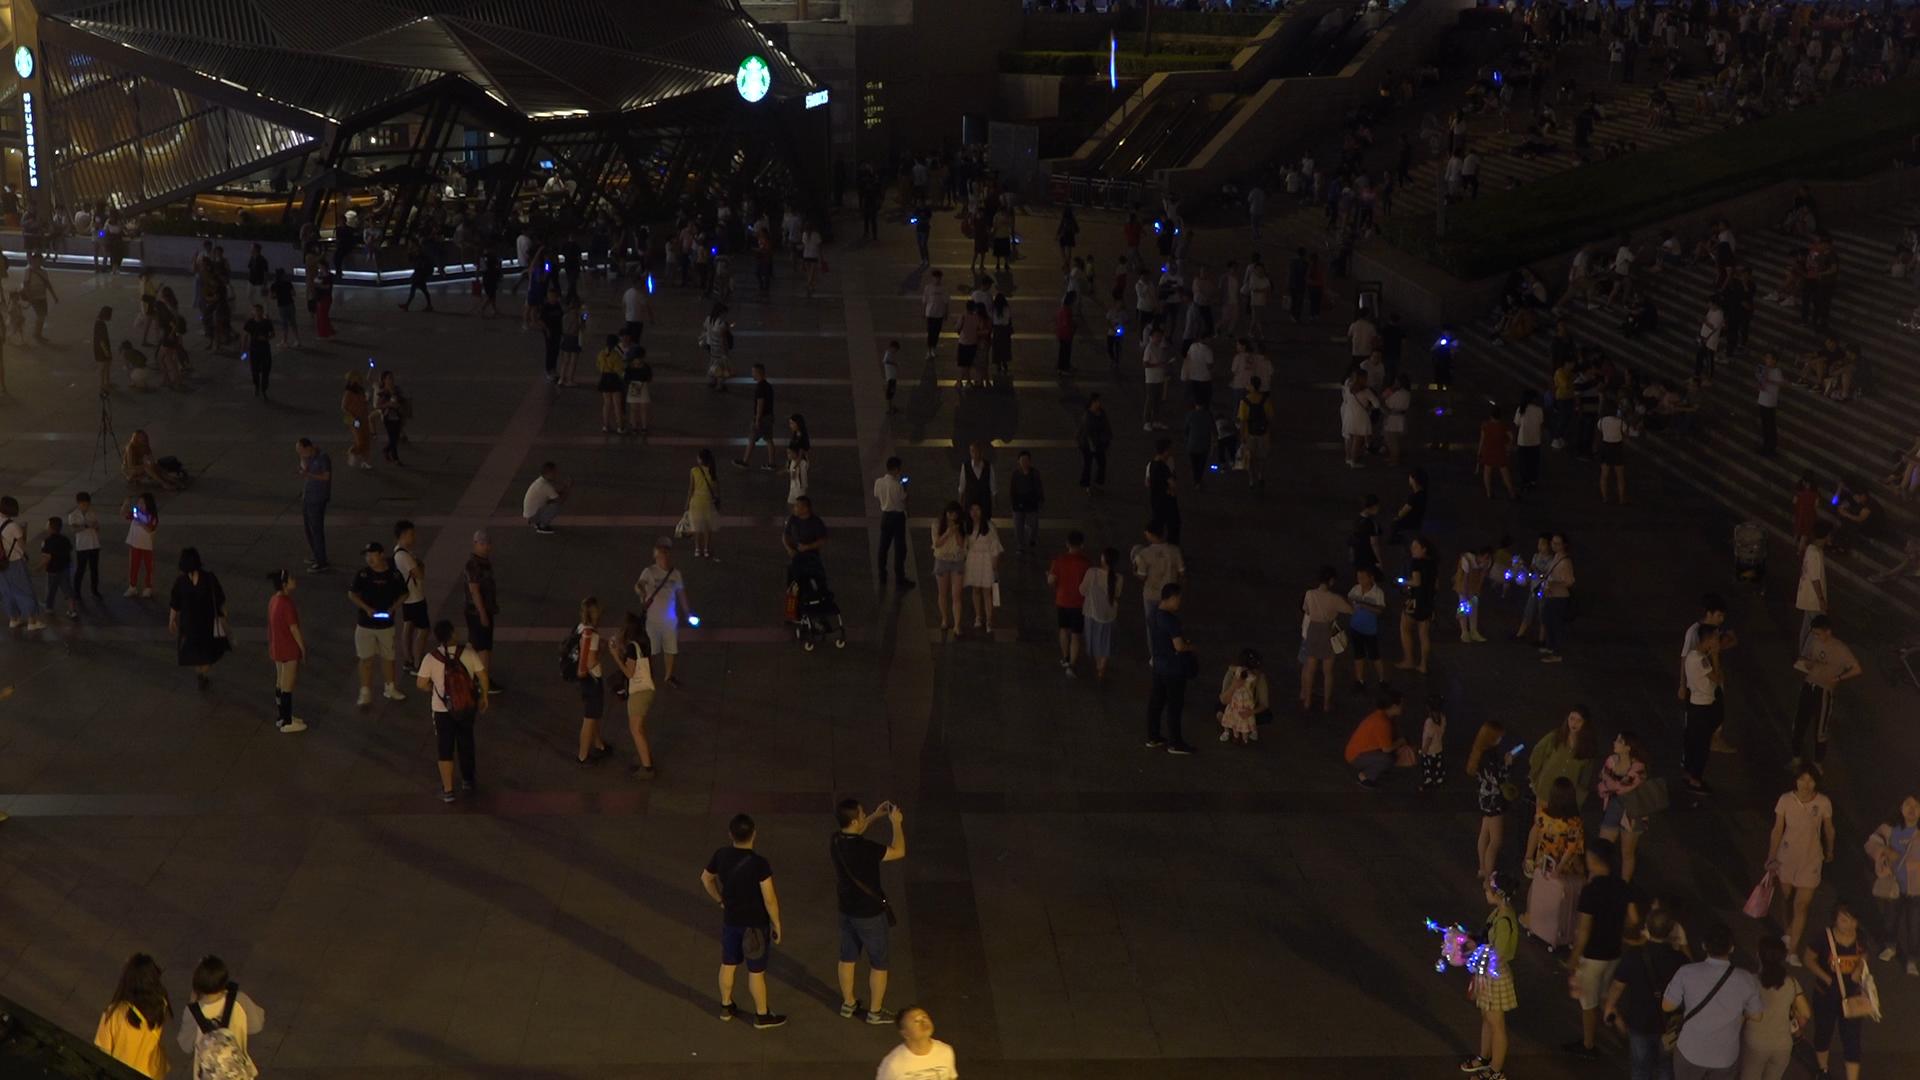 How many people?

314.